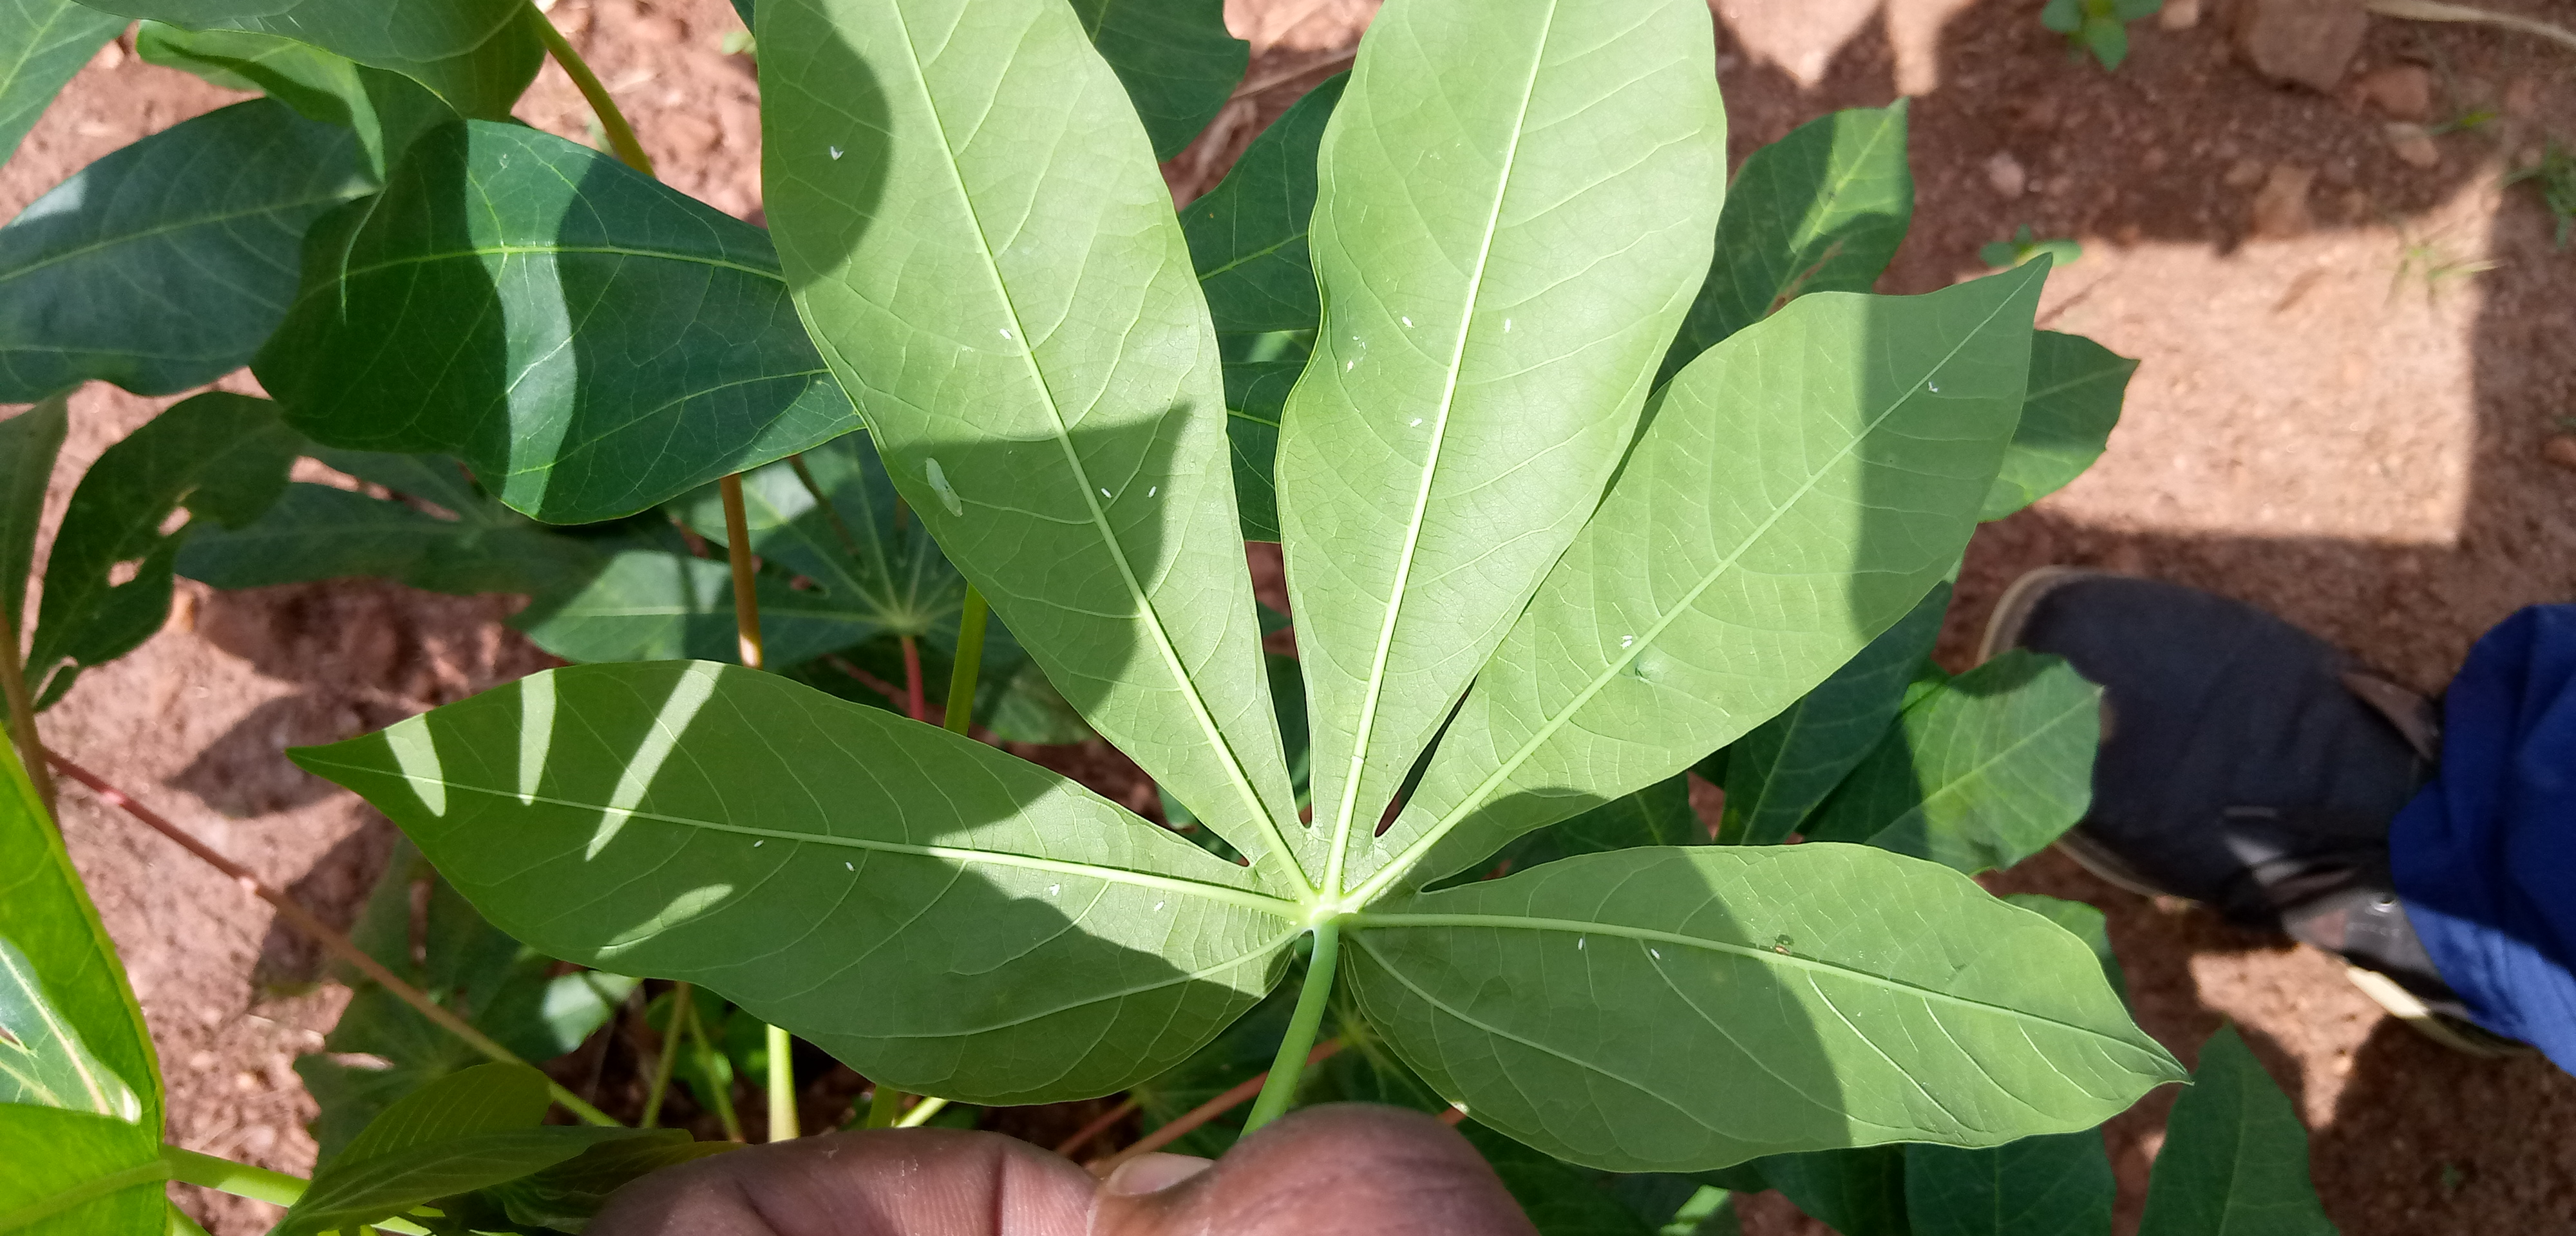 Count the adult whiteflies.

17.